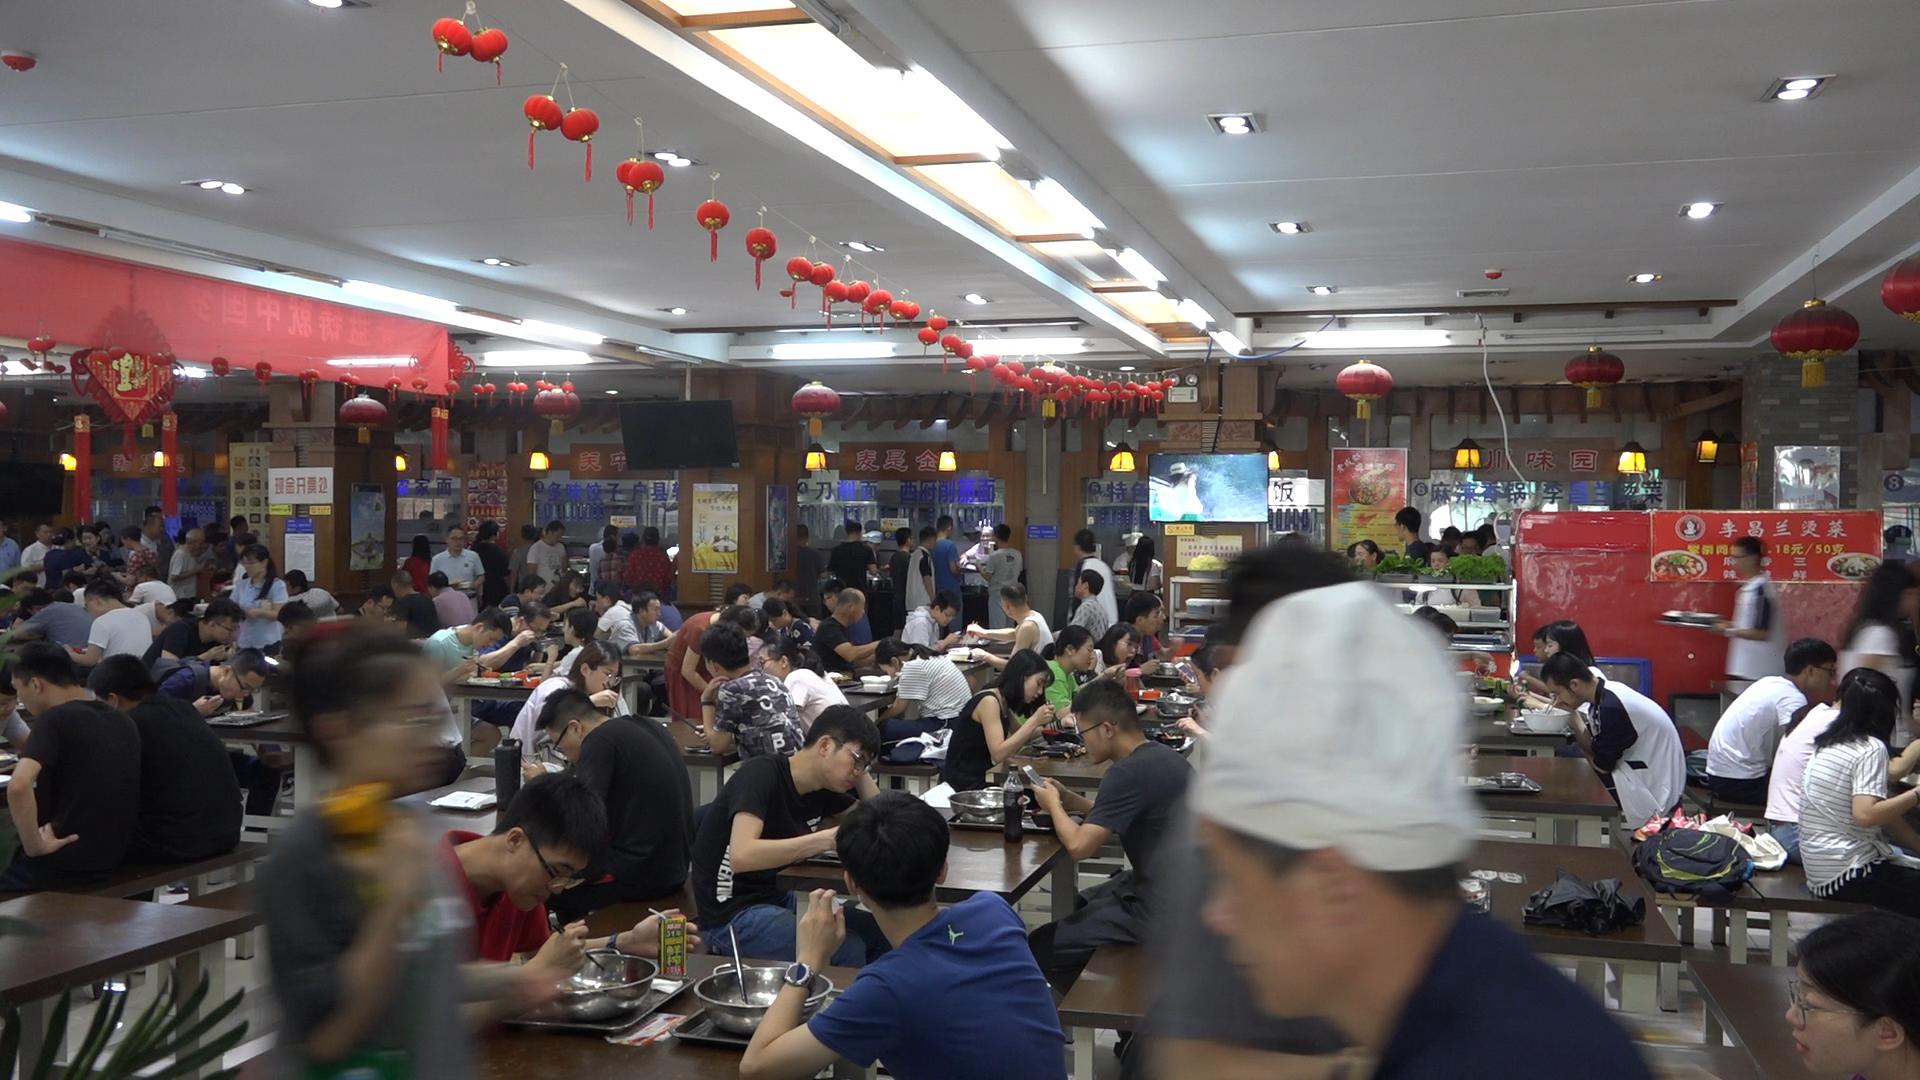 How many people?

97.